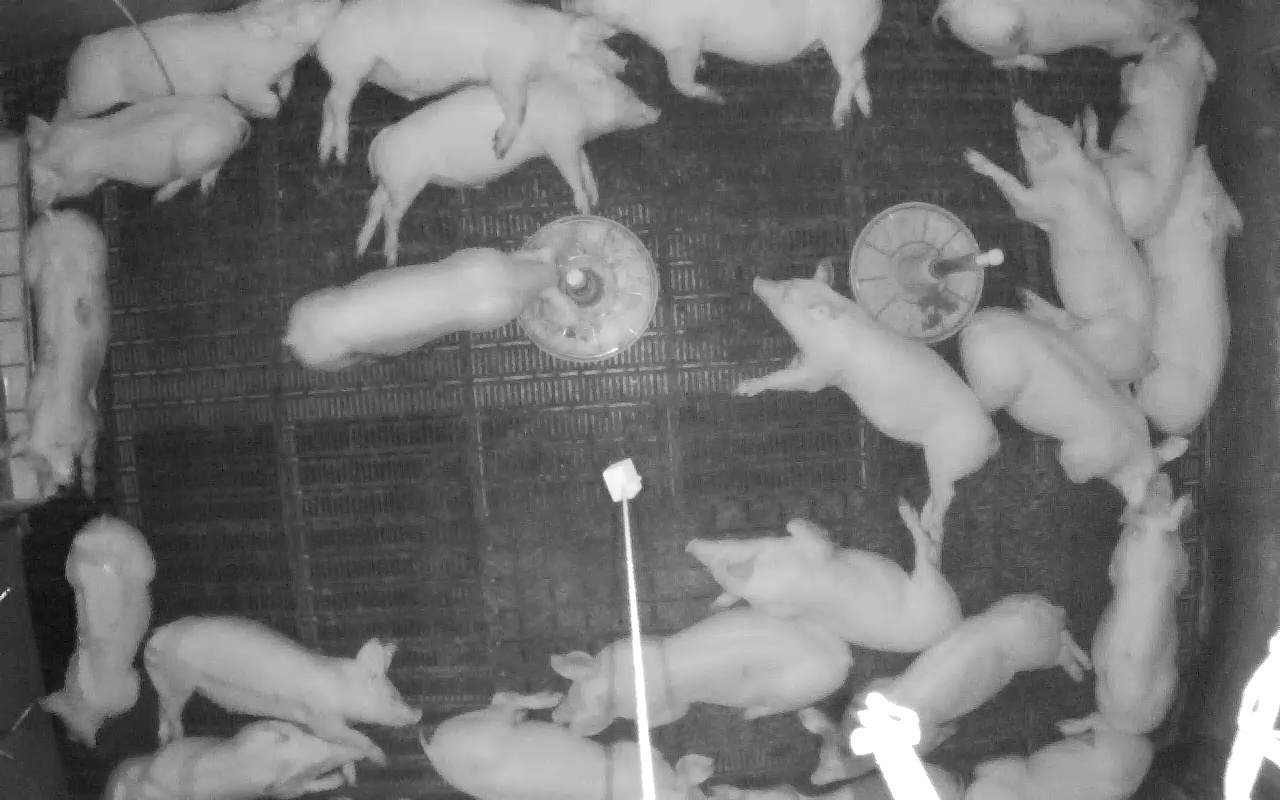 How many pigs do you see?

23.